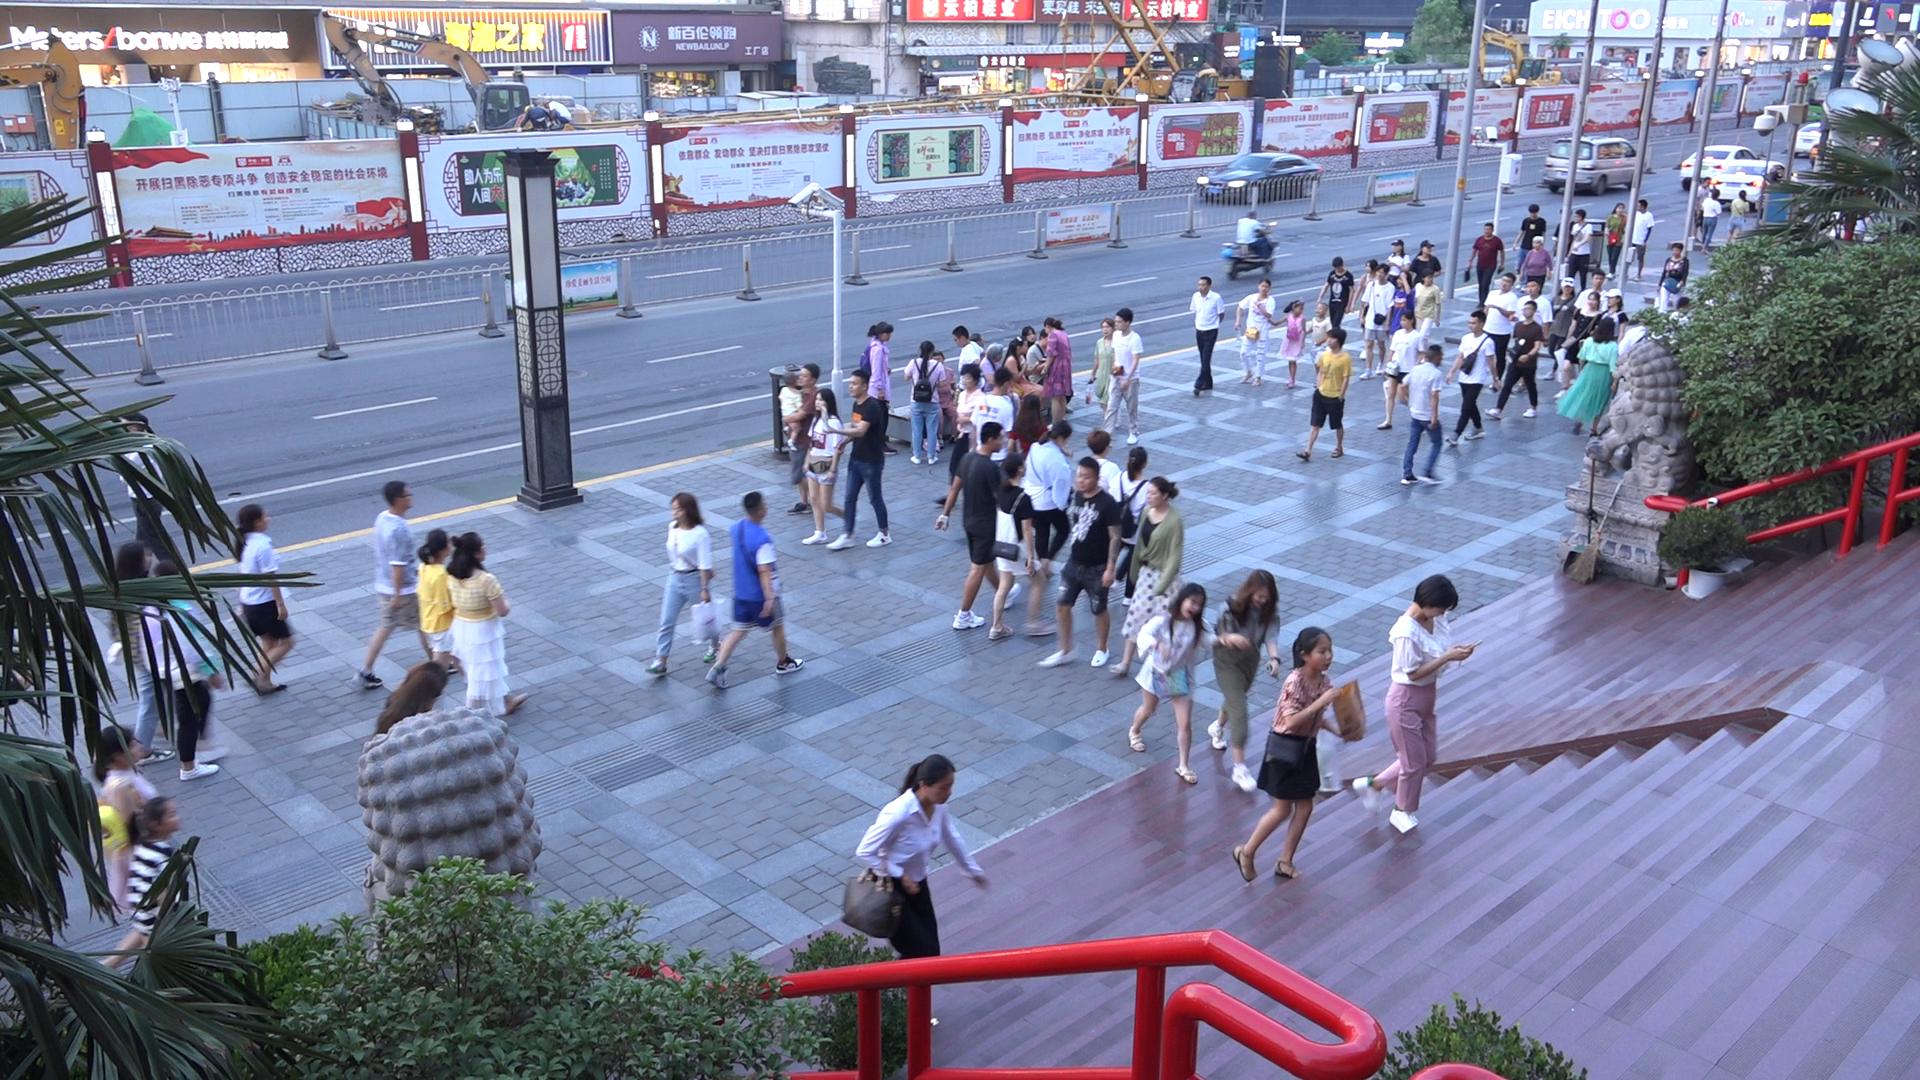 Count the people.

81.